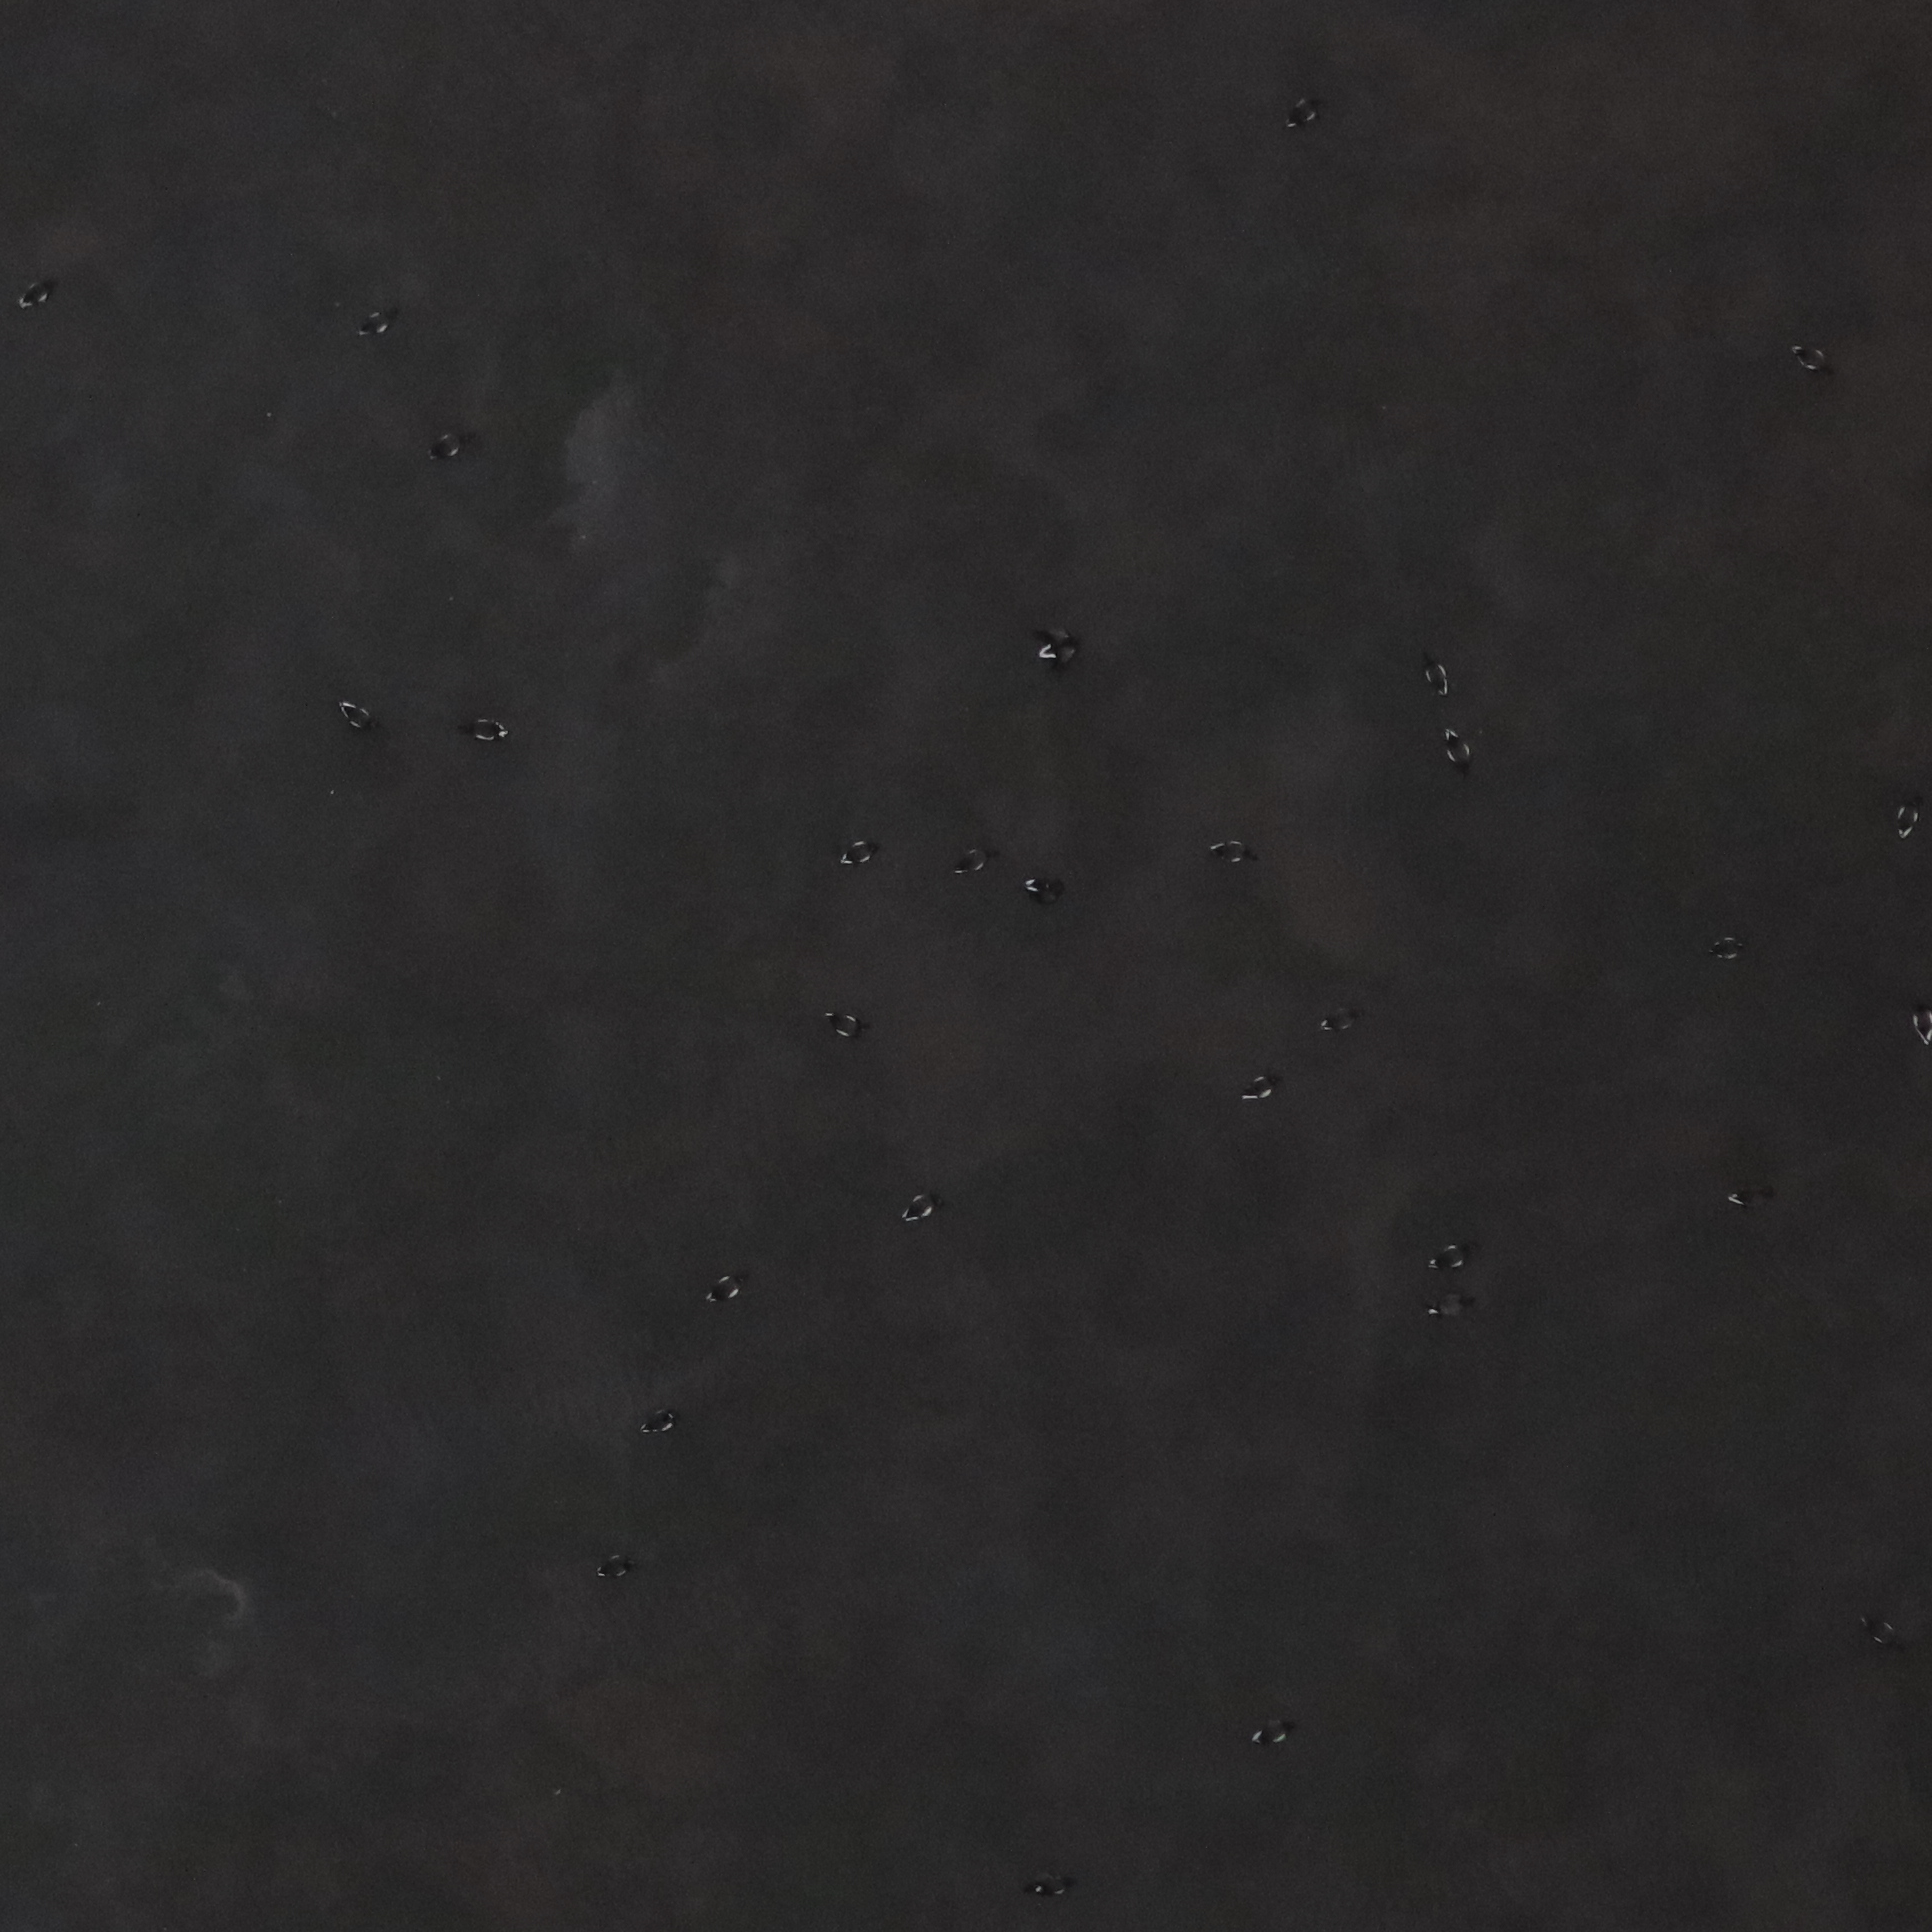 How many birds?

30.